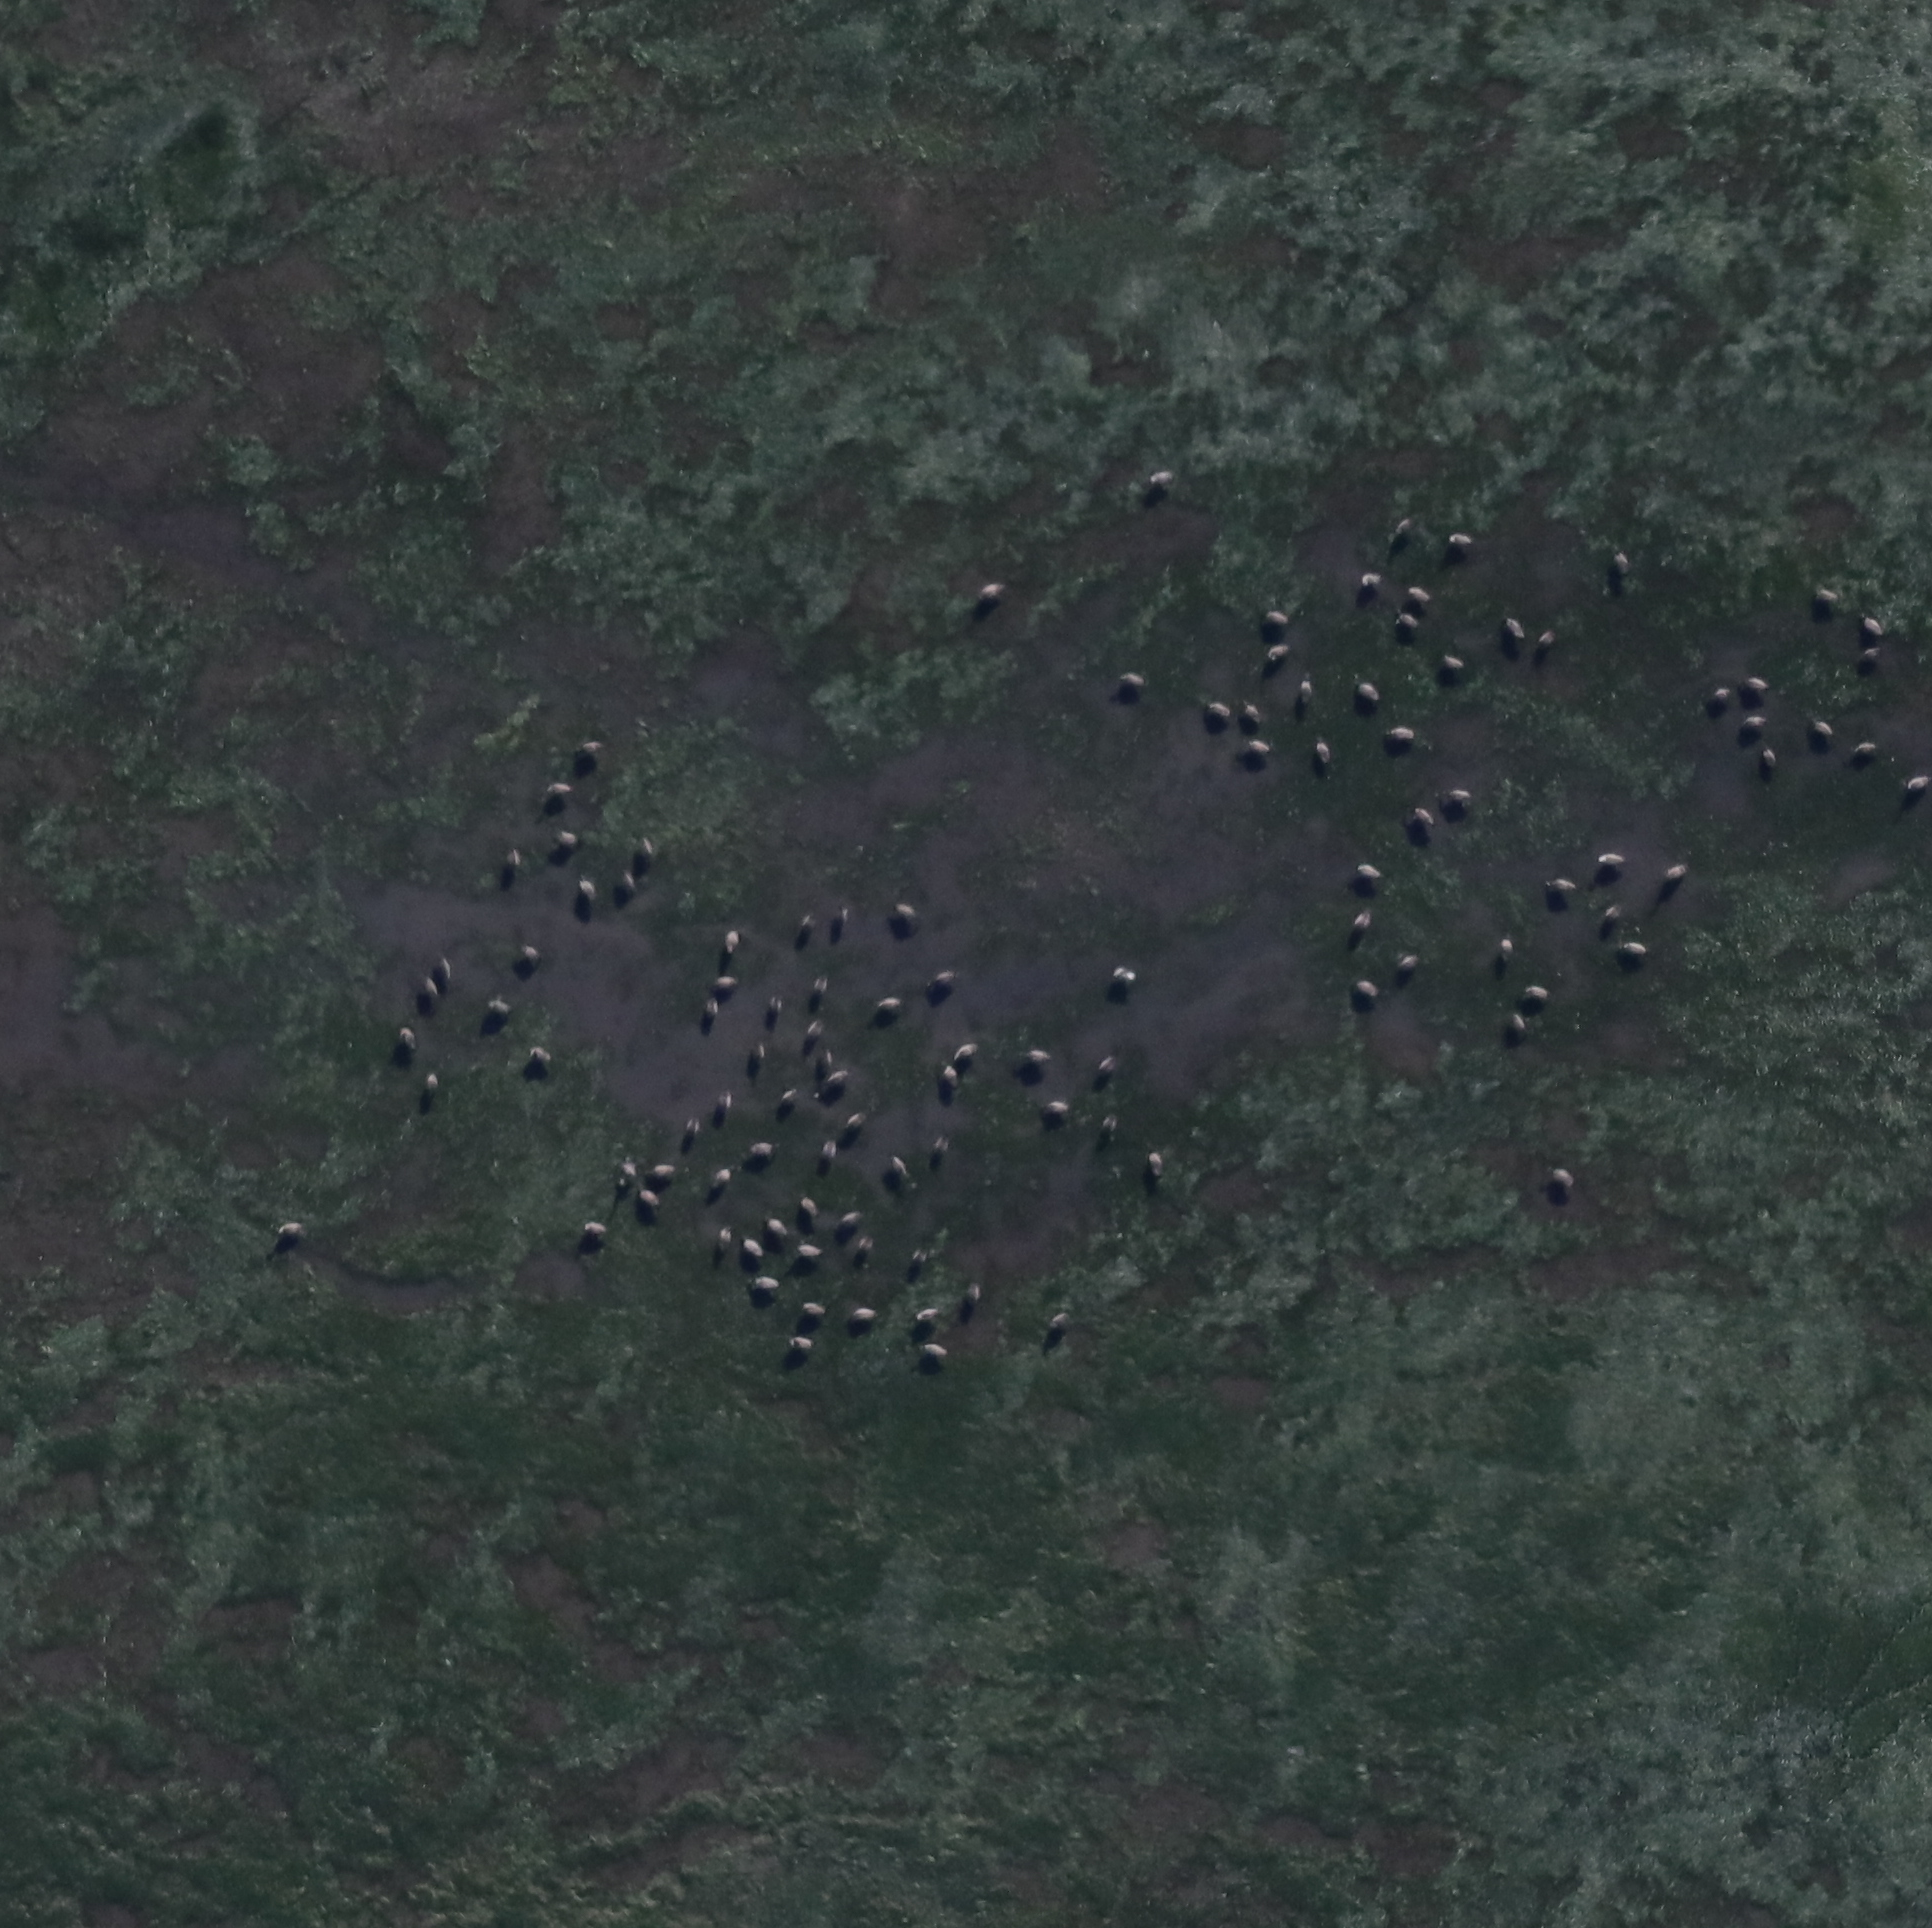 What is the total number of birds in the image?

112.